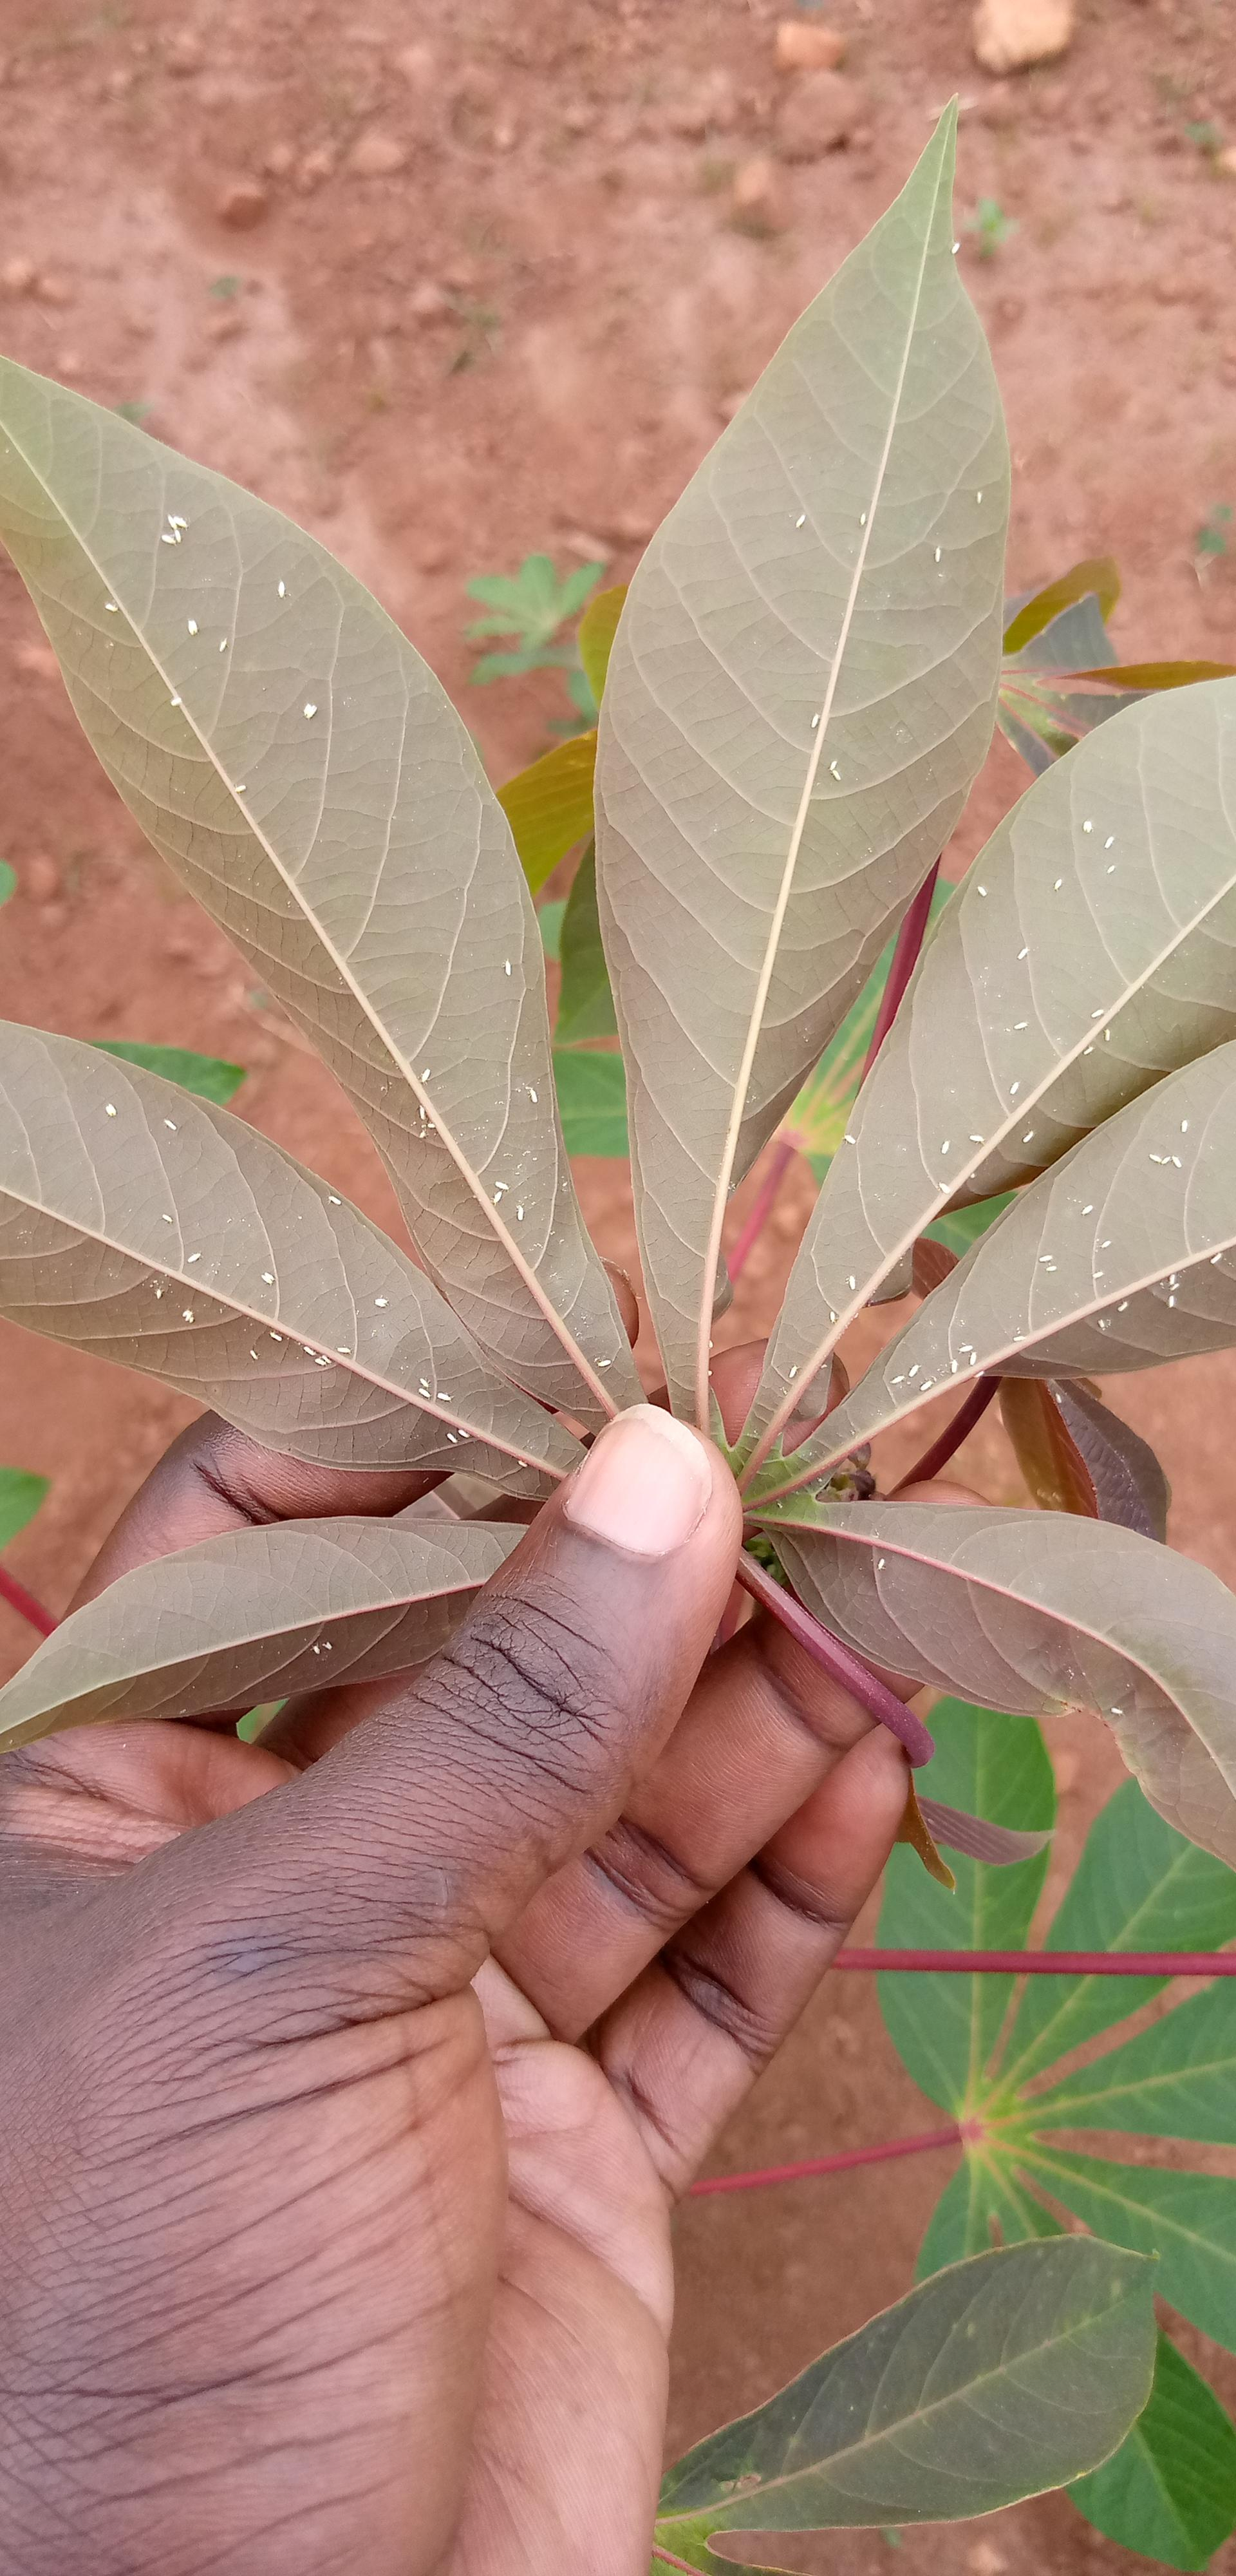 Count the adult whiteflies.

106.